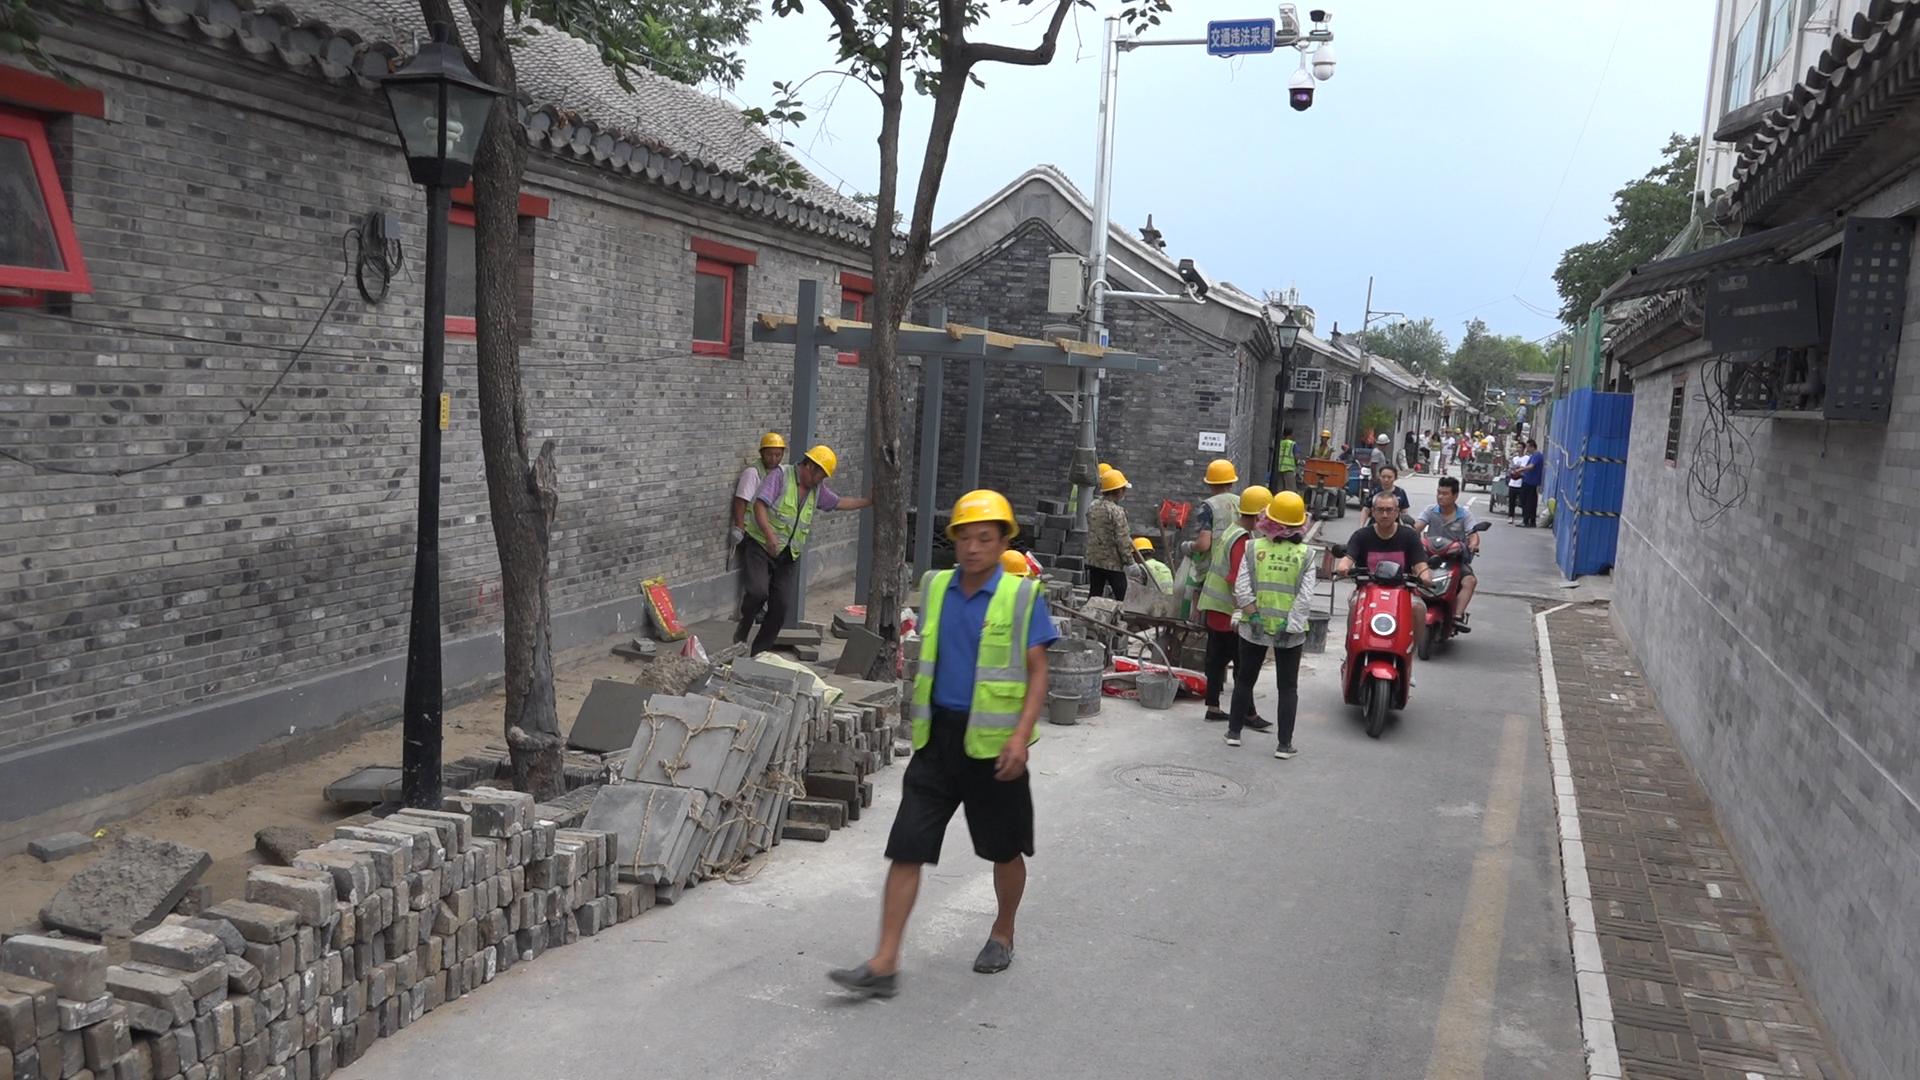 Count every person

28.